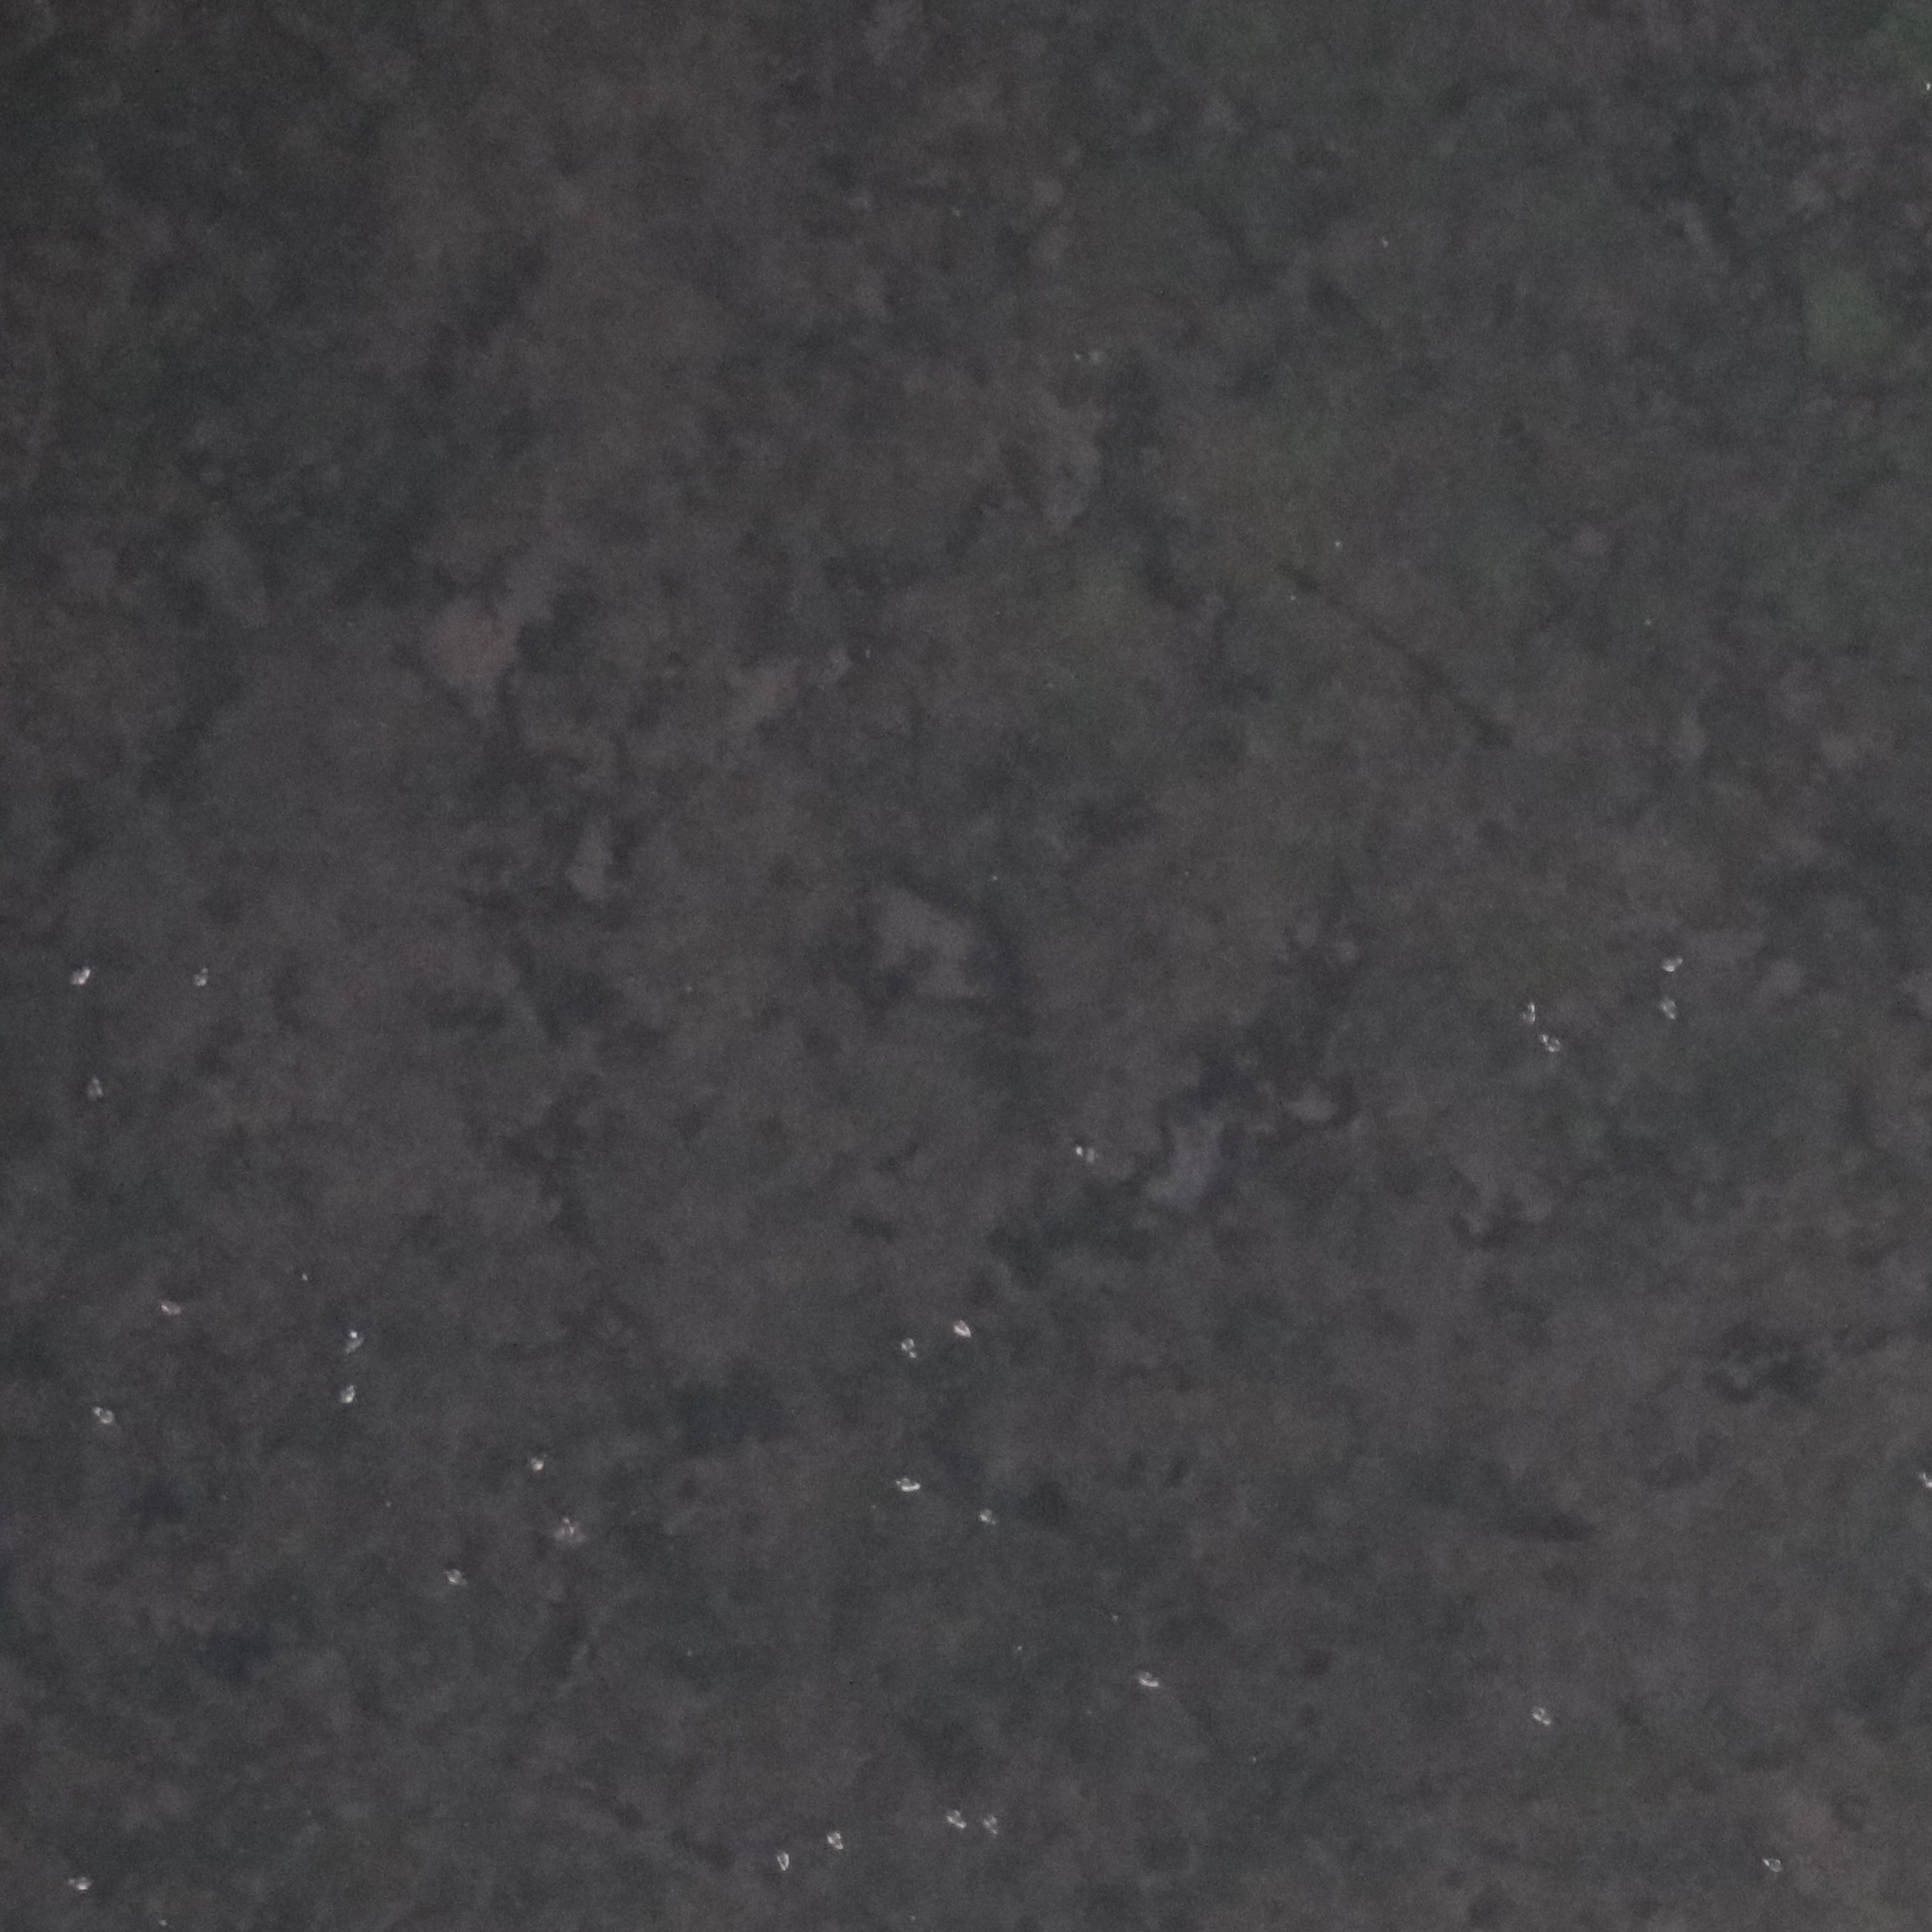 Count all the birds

28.